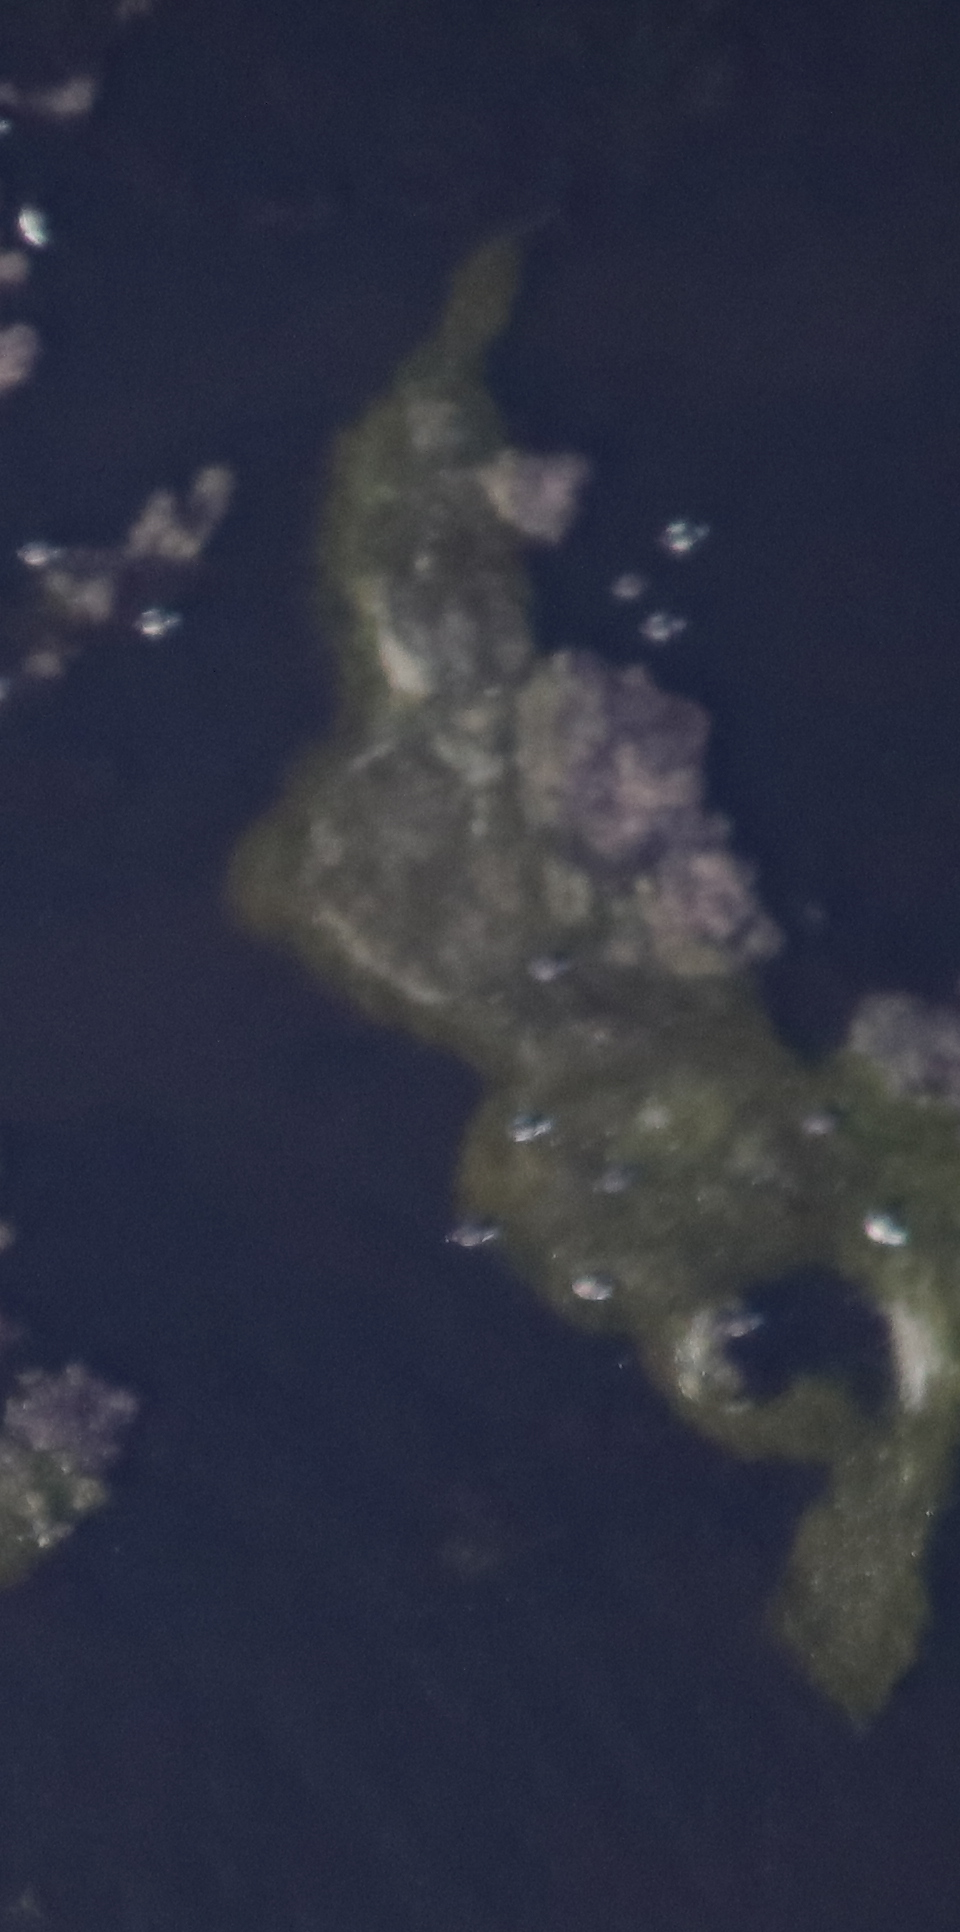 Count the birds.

14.